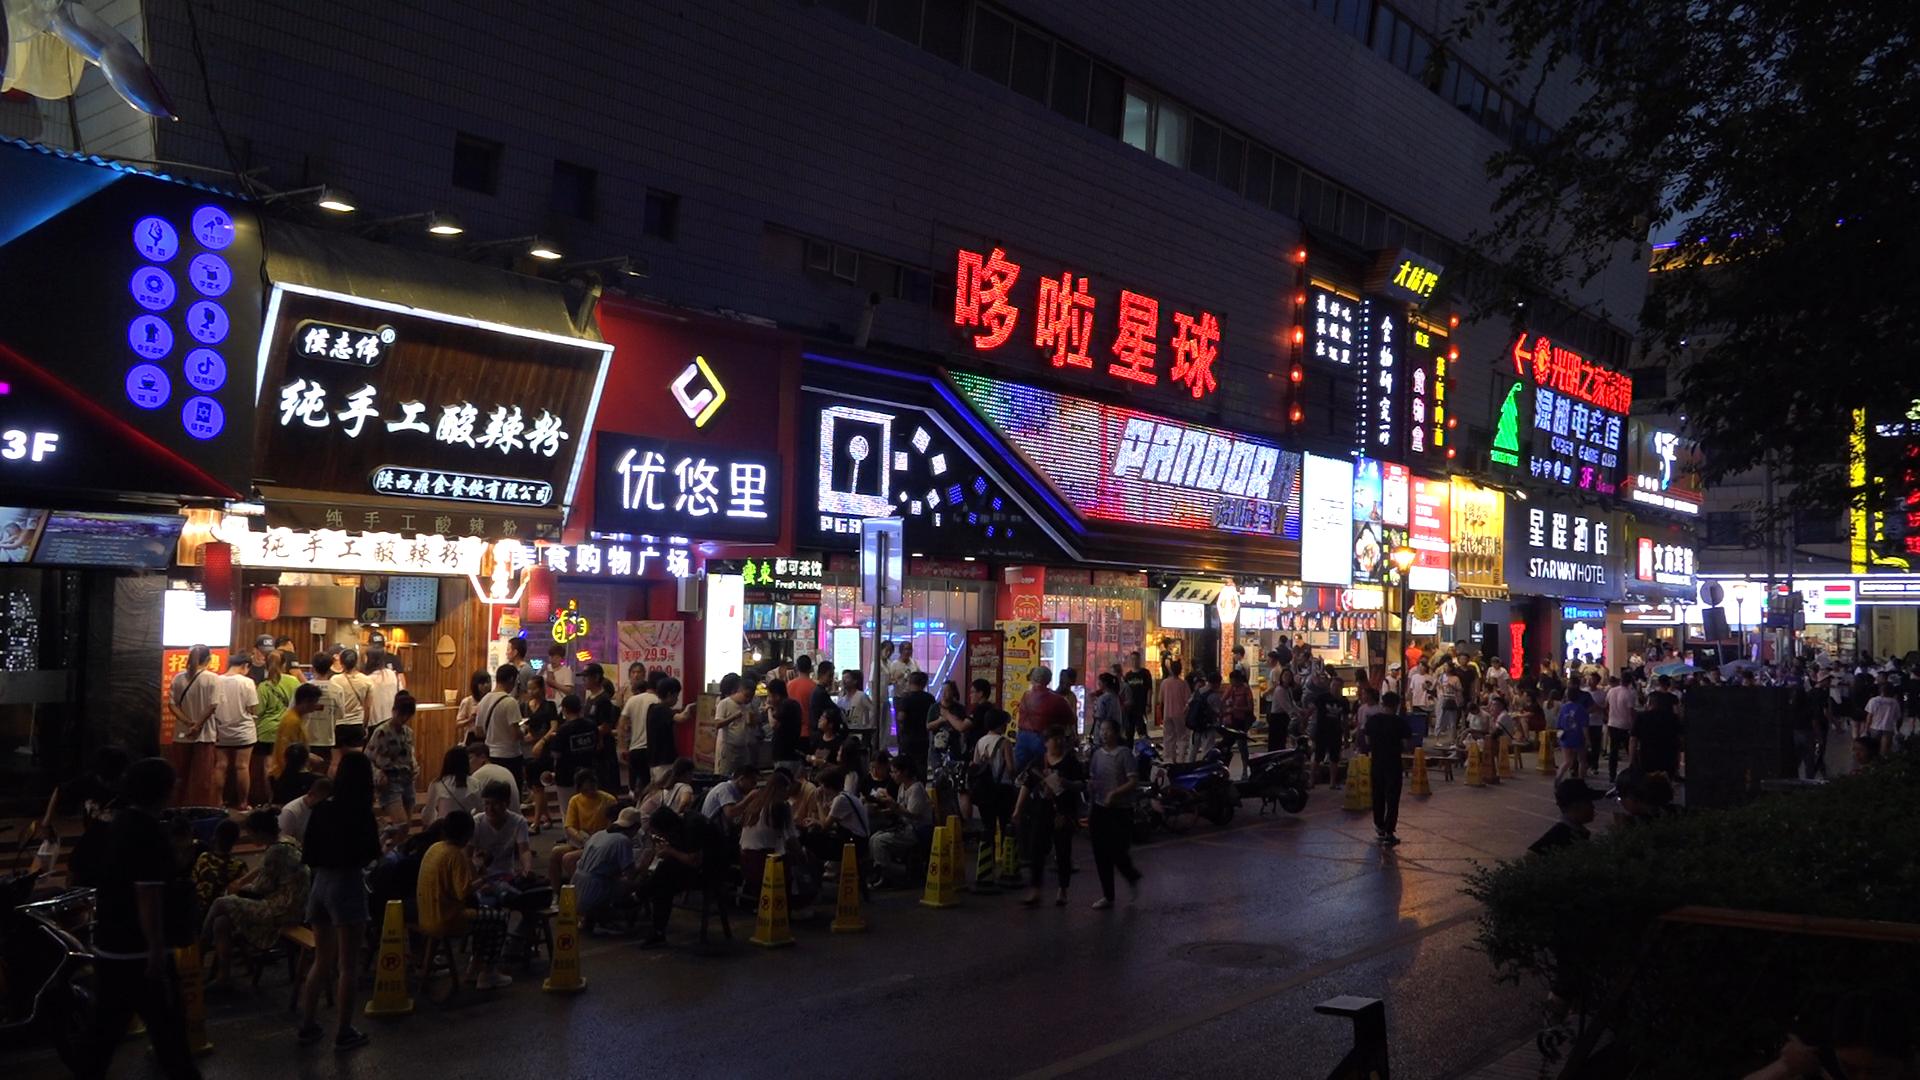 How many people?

149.